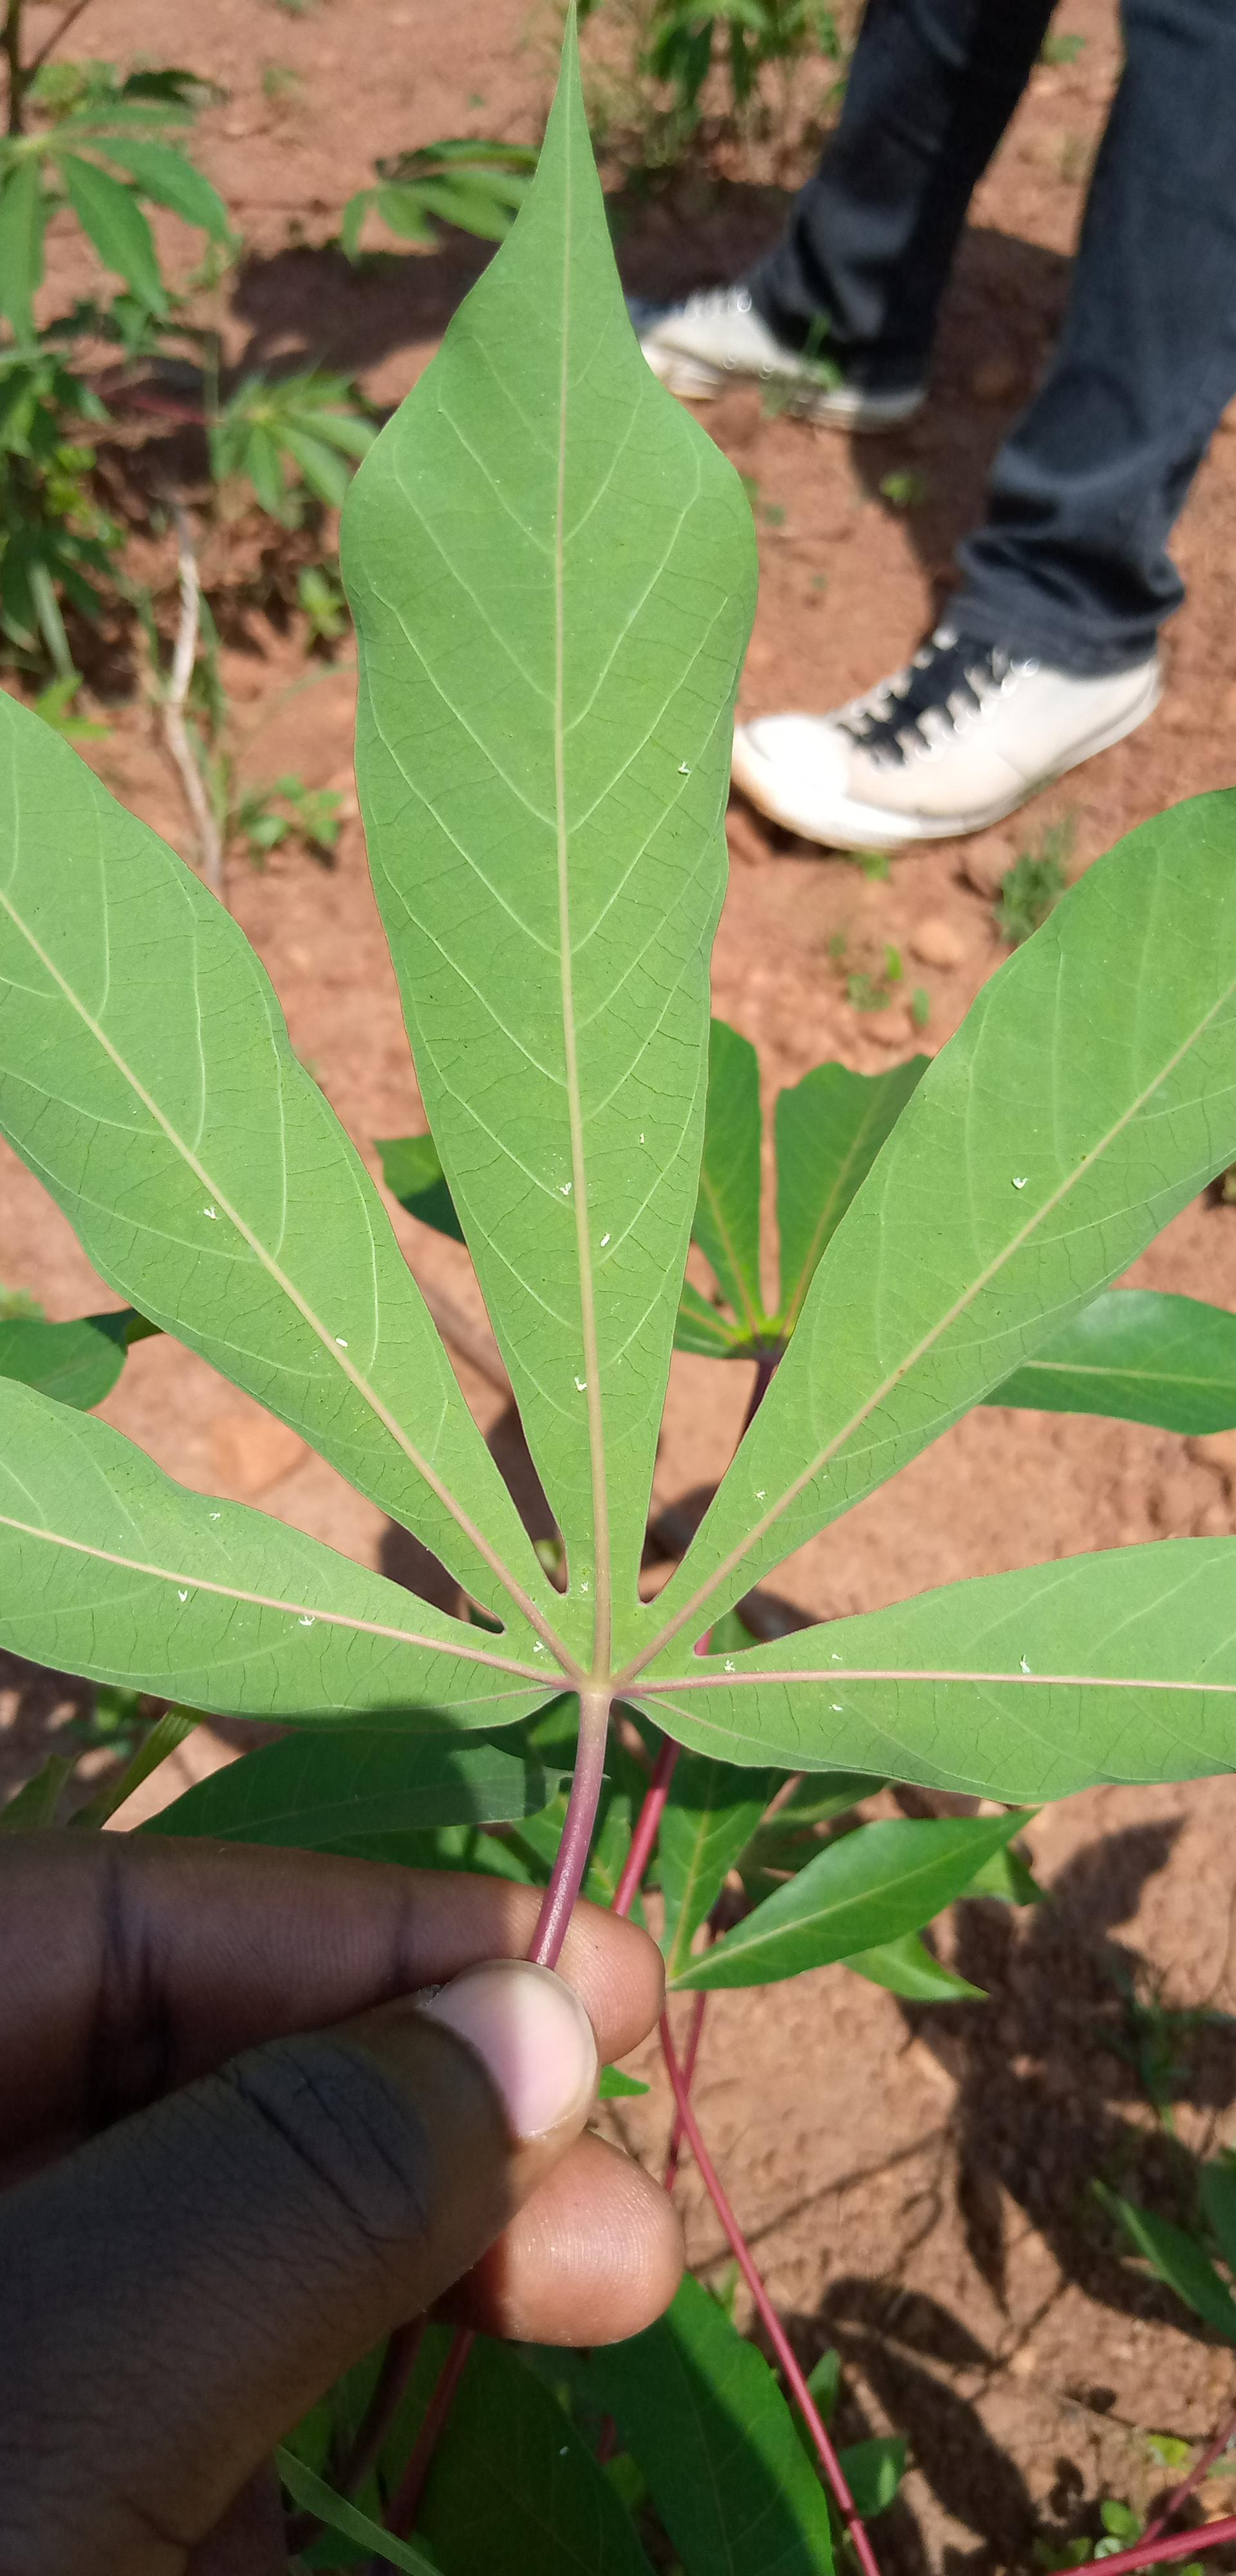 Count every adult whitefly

16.